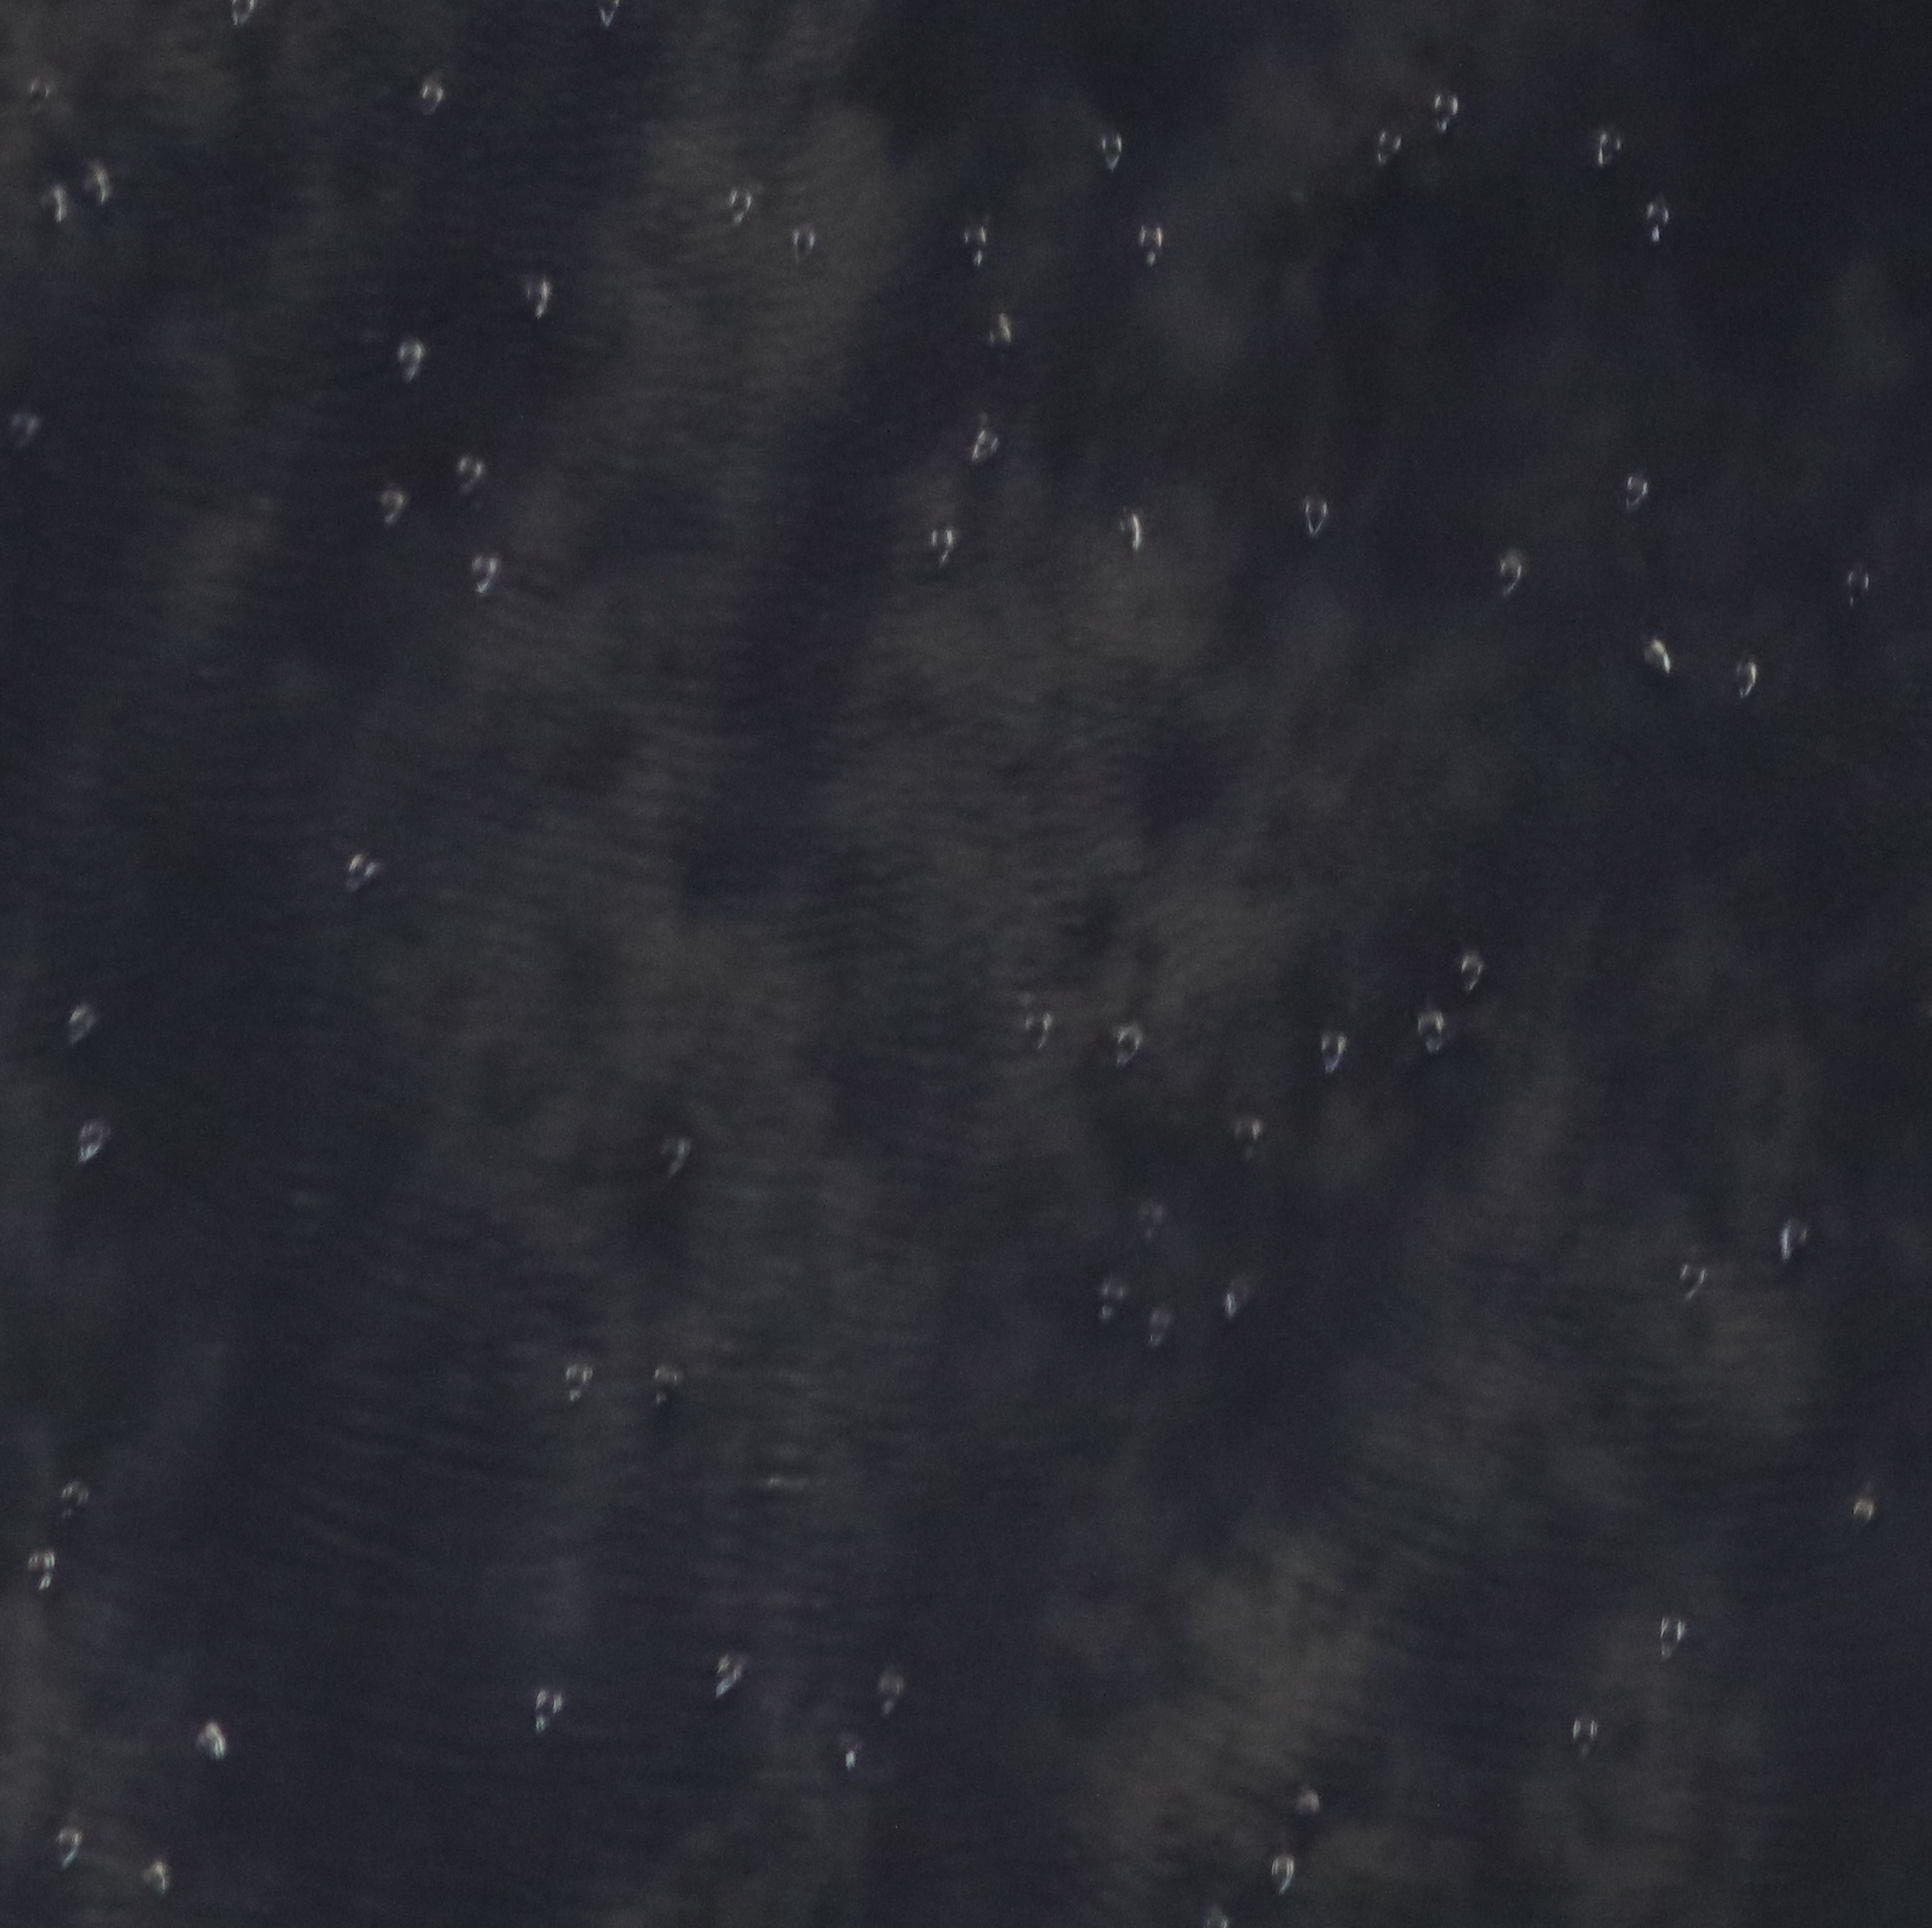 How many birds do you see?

63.